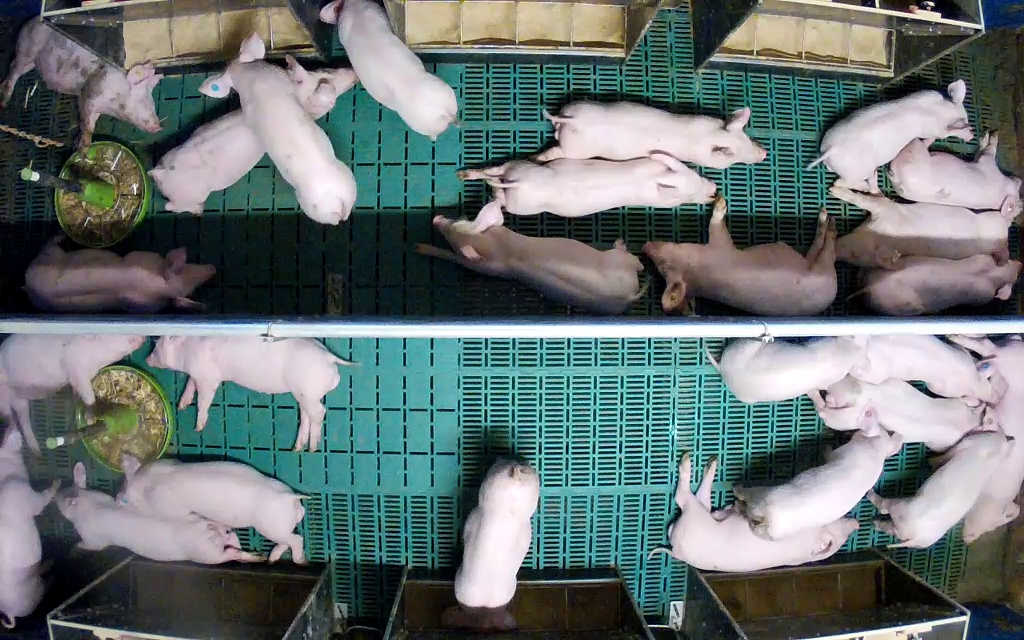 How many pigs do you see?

26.